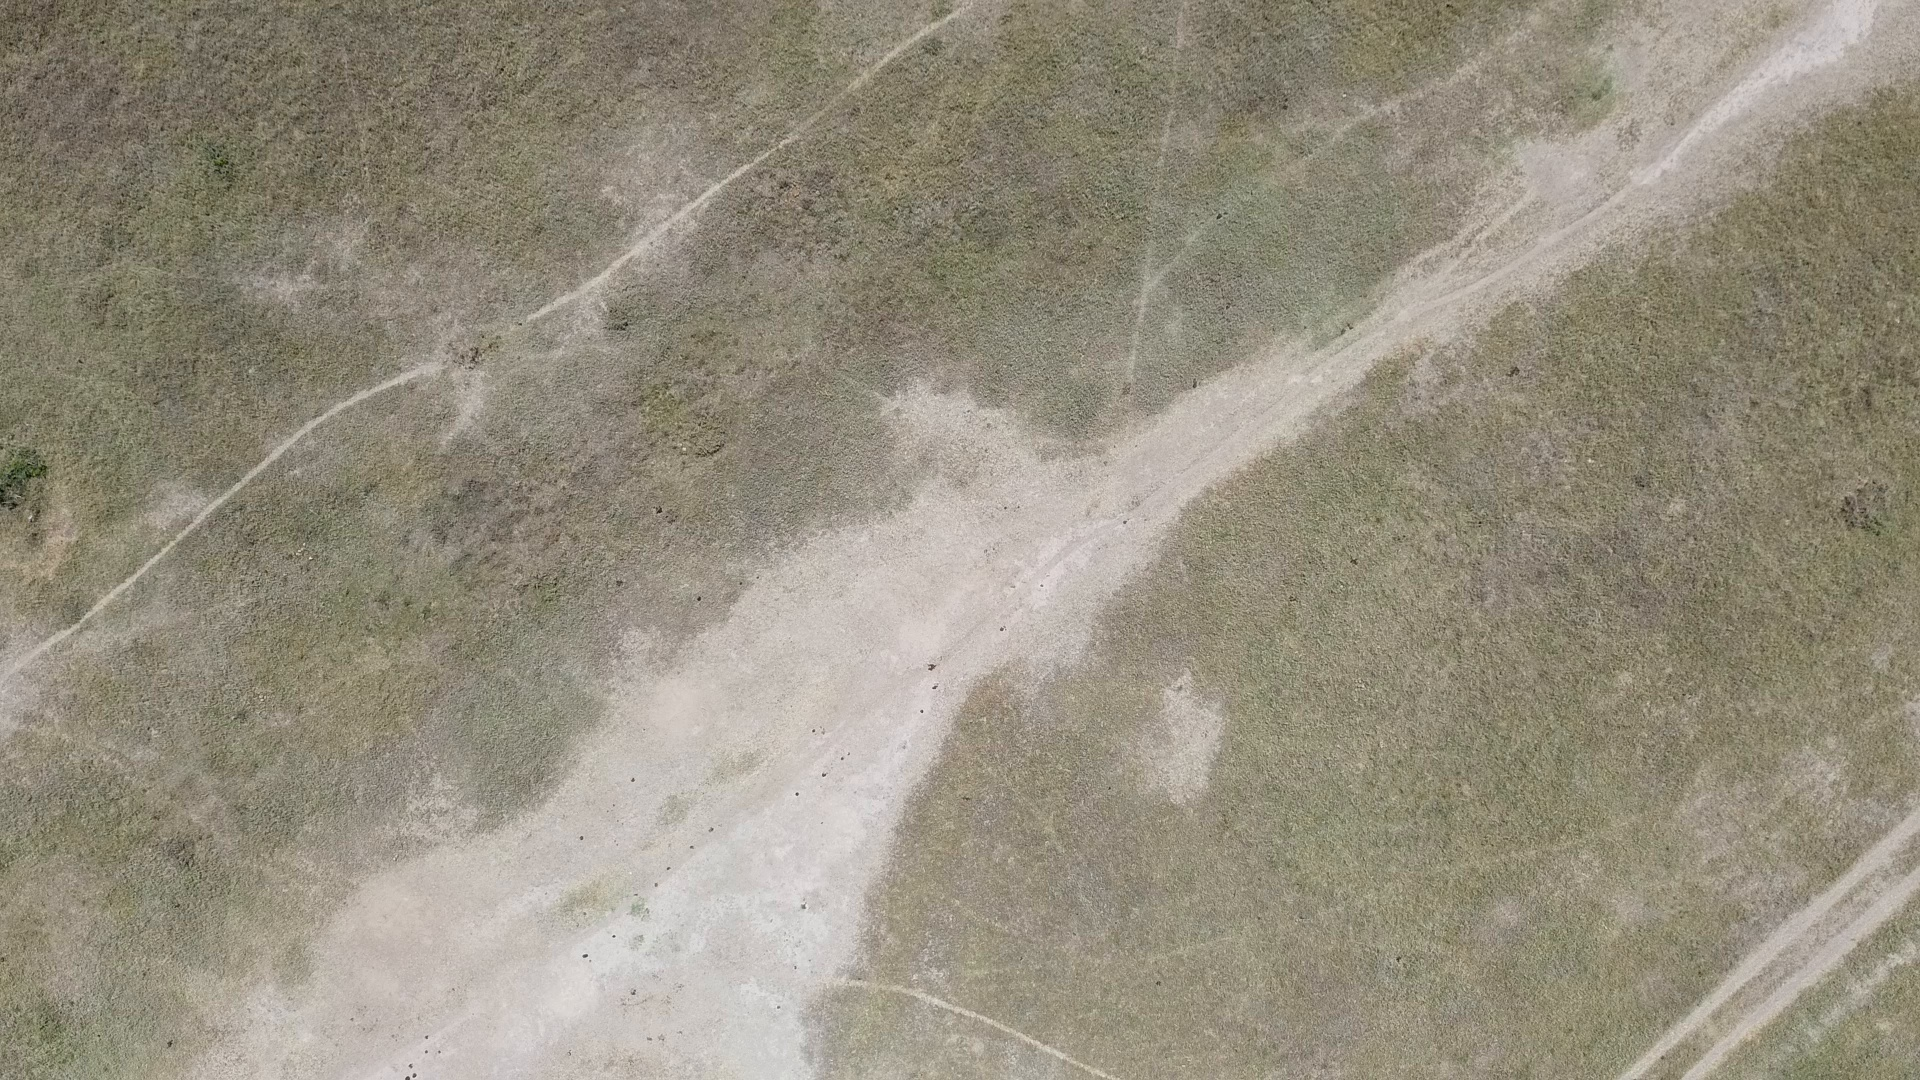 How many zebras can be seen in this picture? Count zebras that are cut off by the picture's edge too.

0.